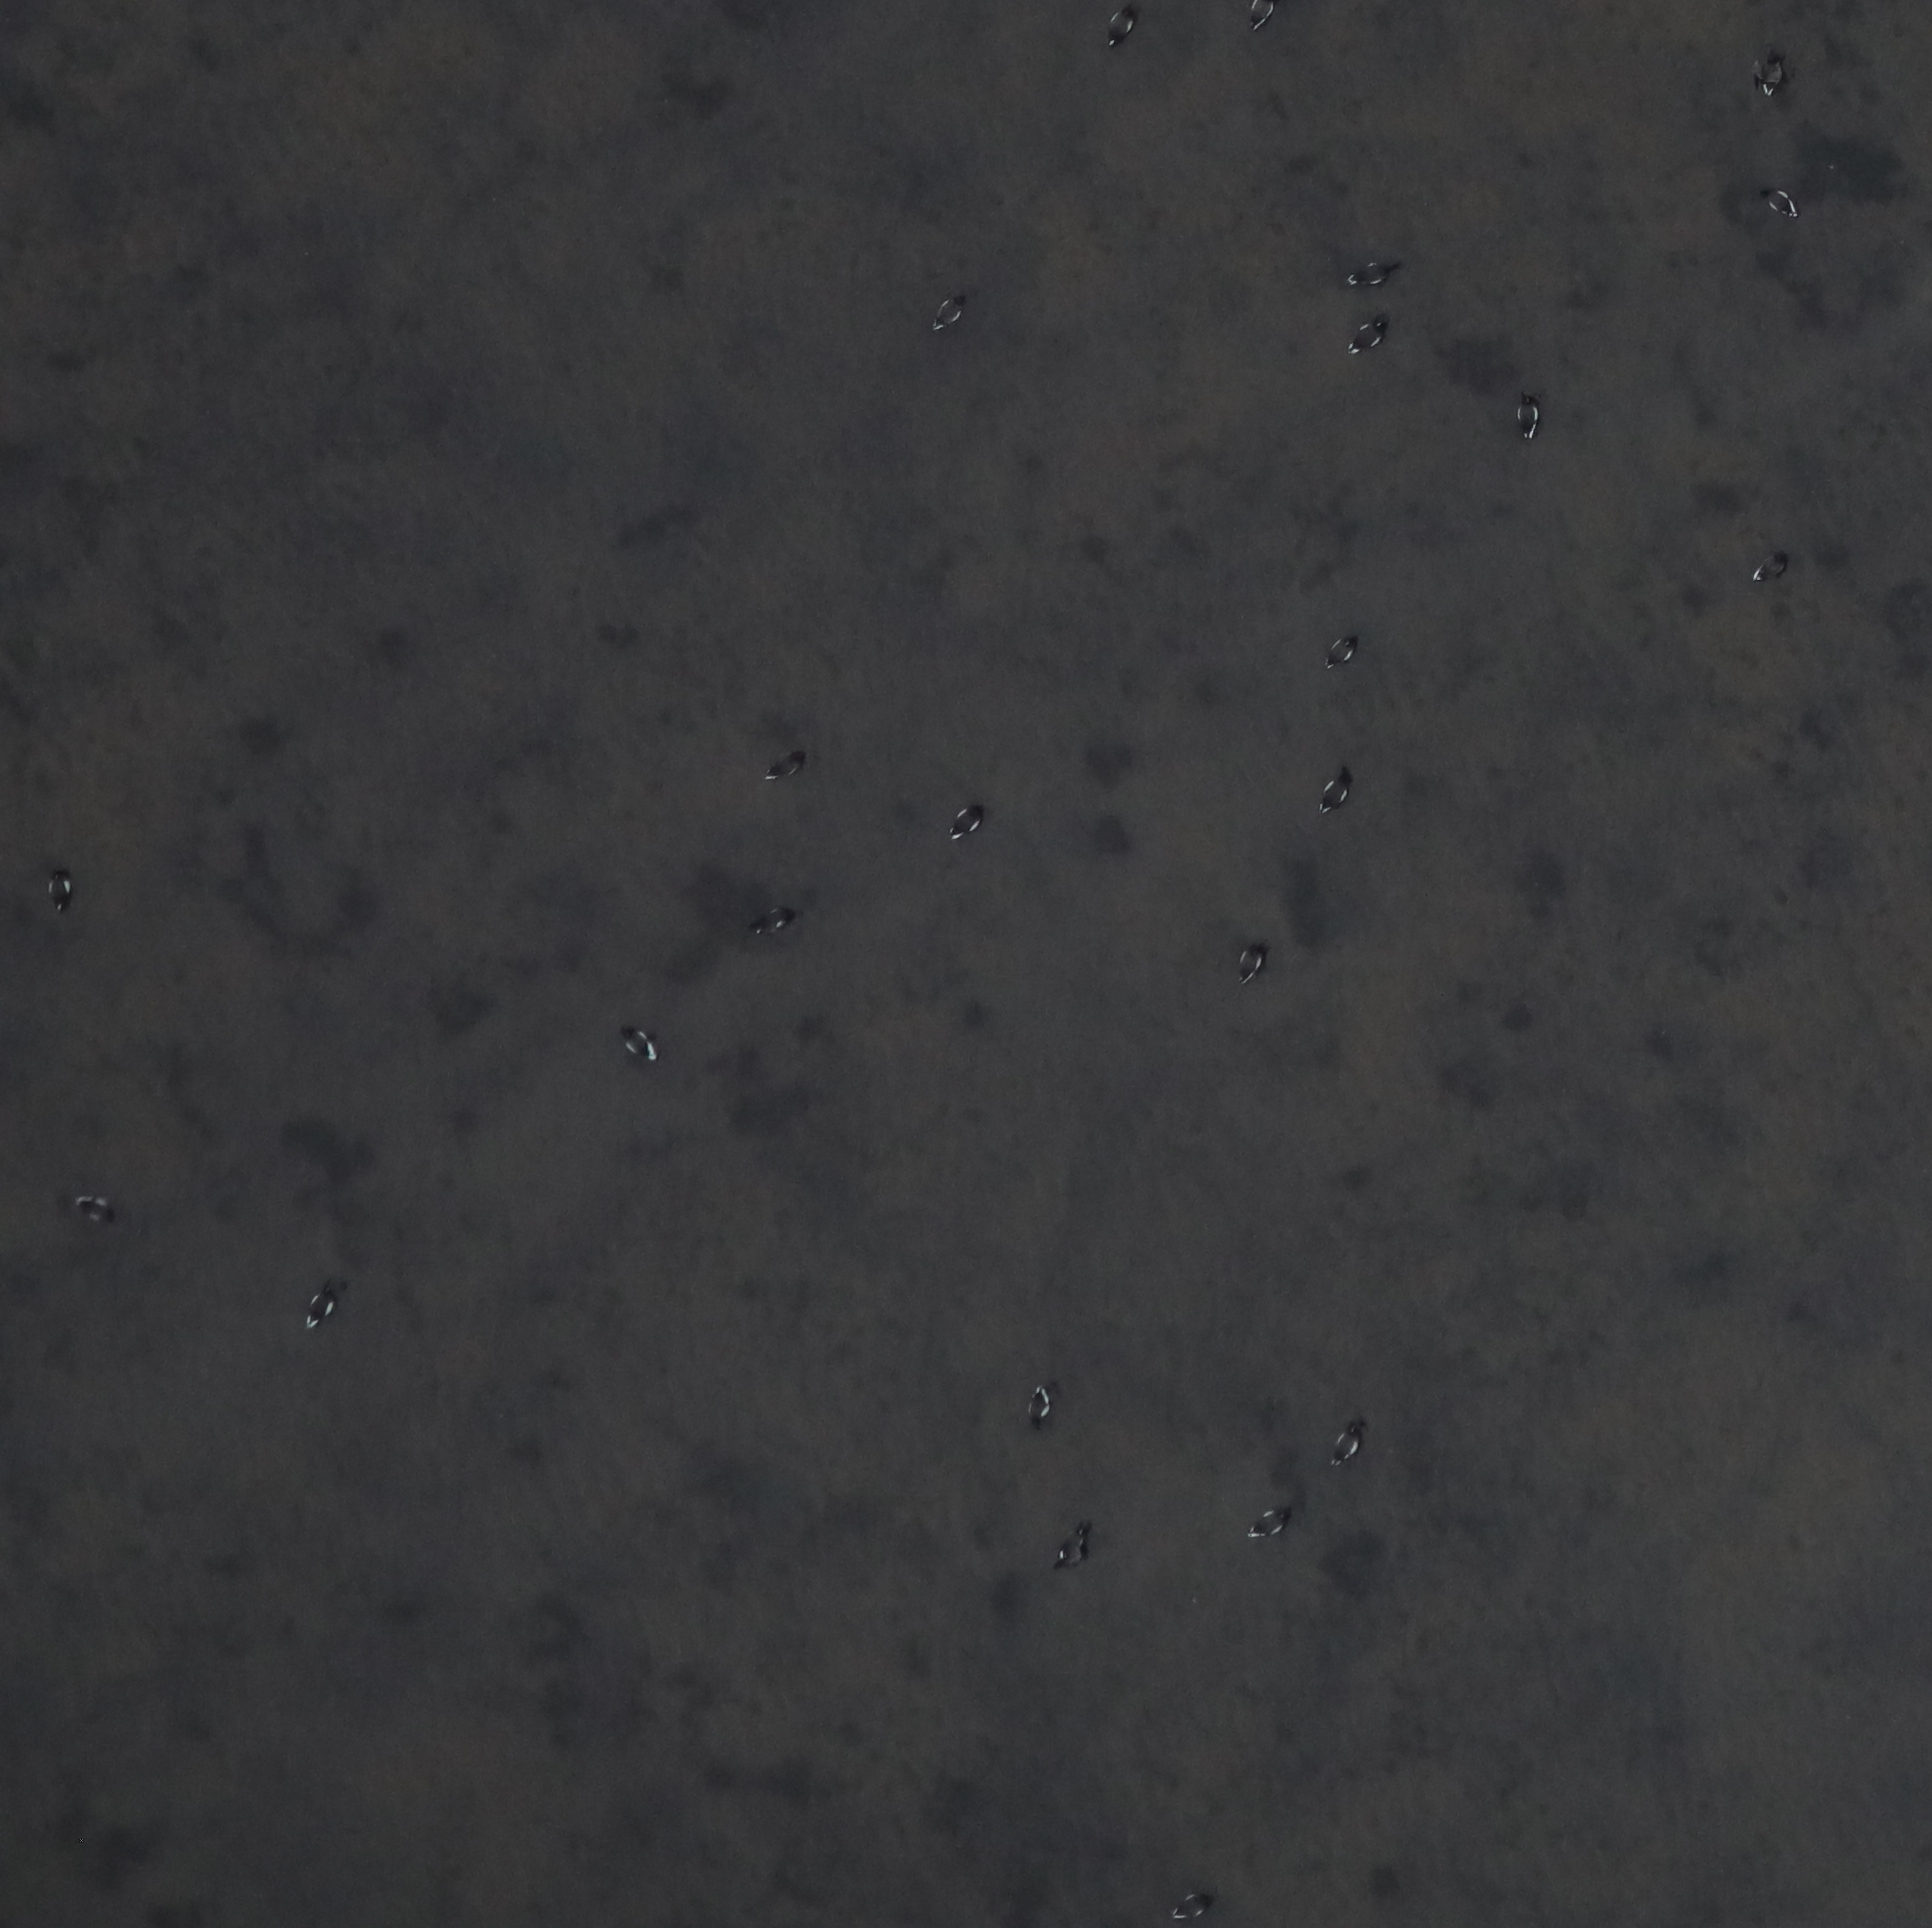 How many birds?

24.